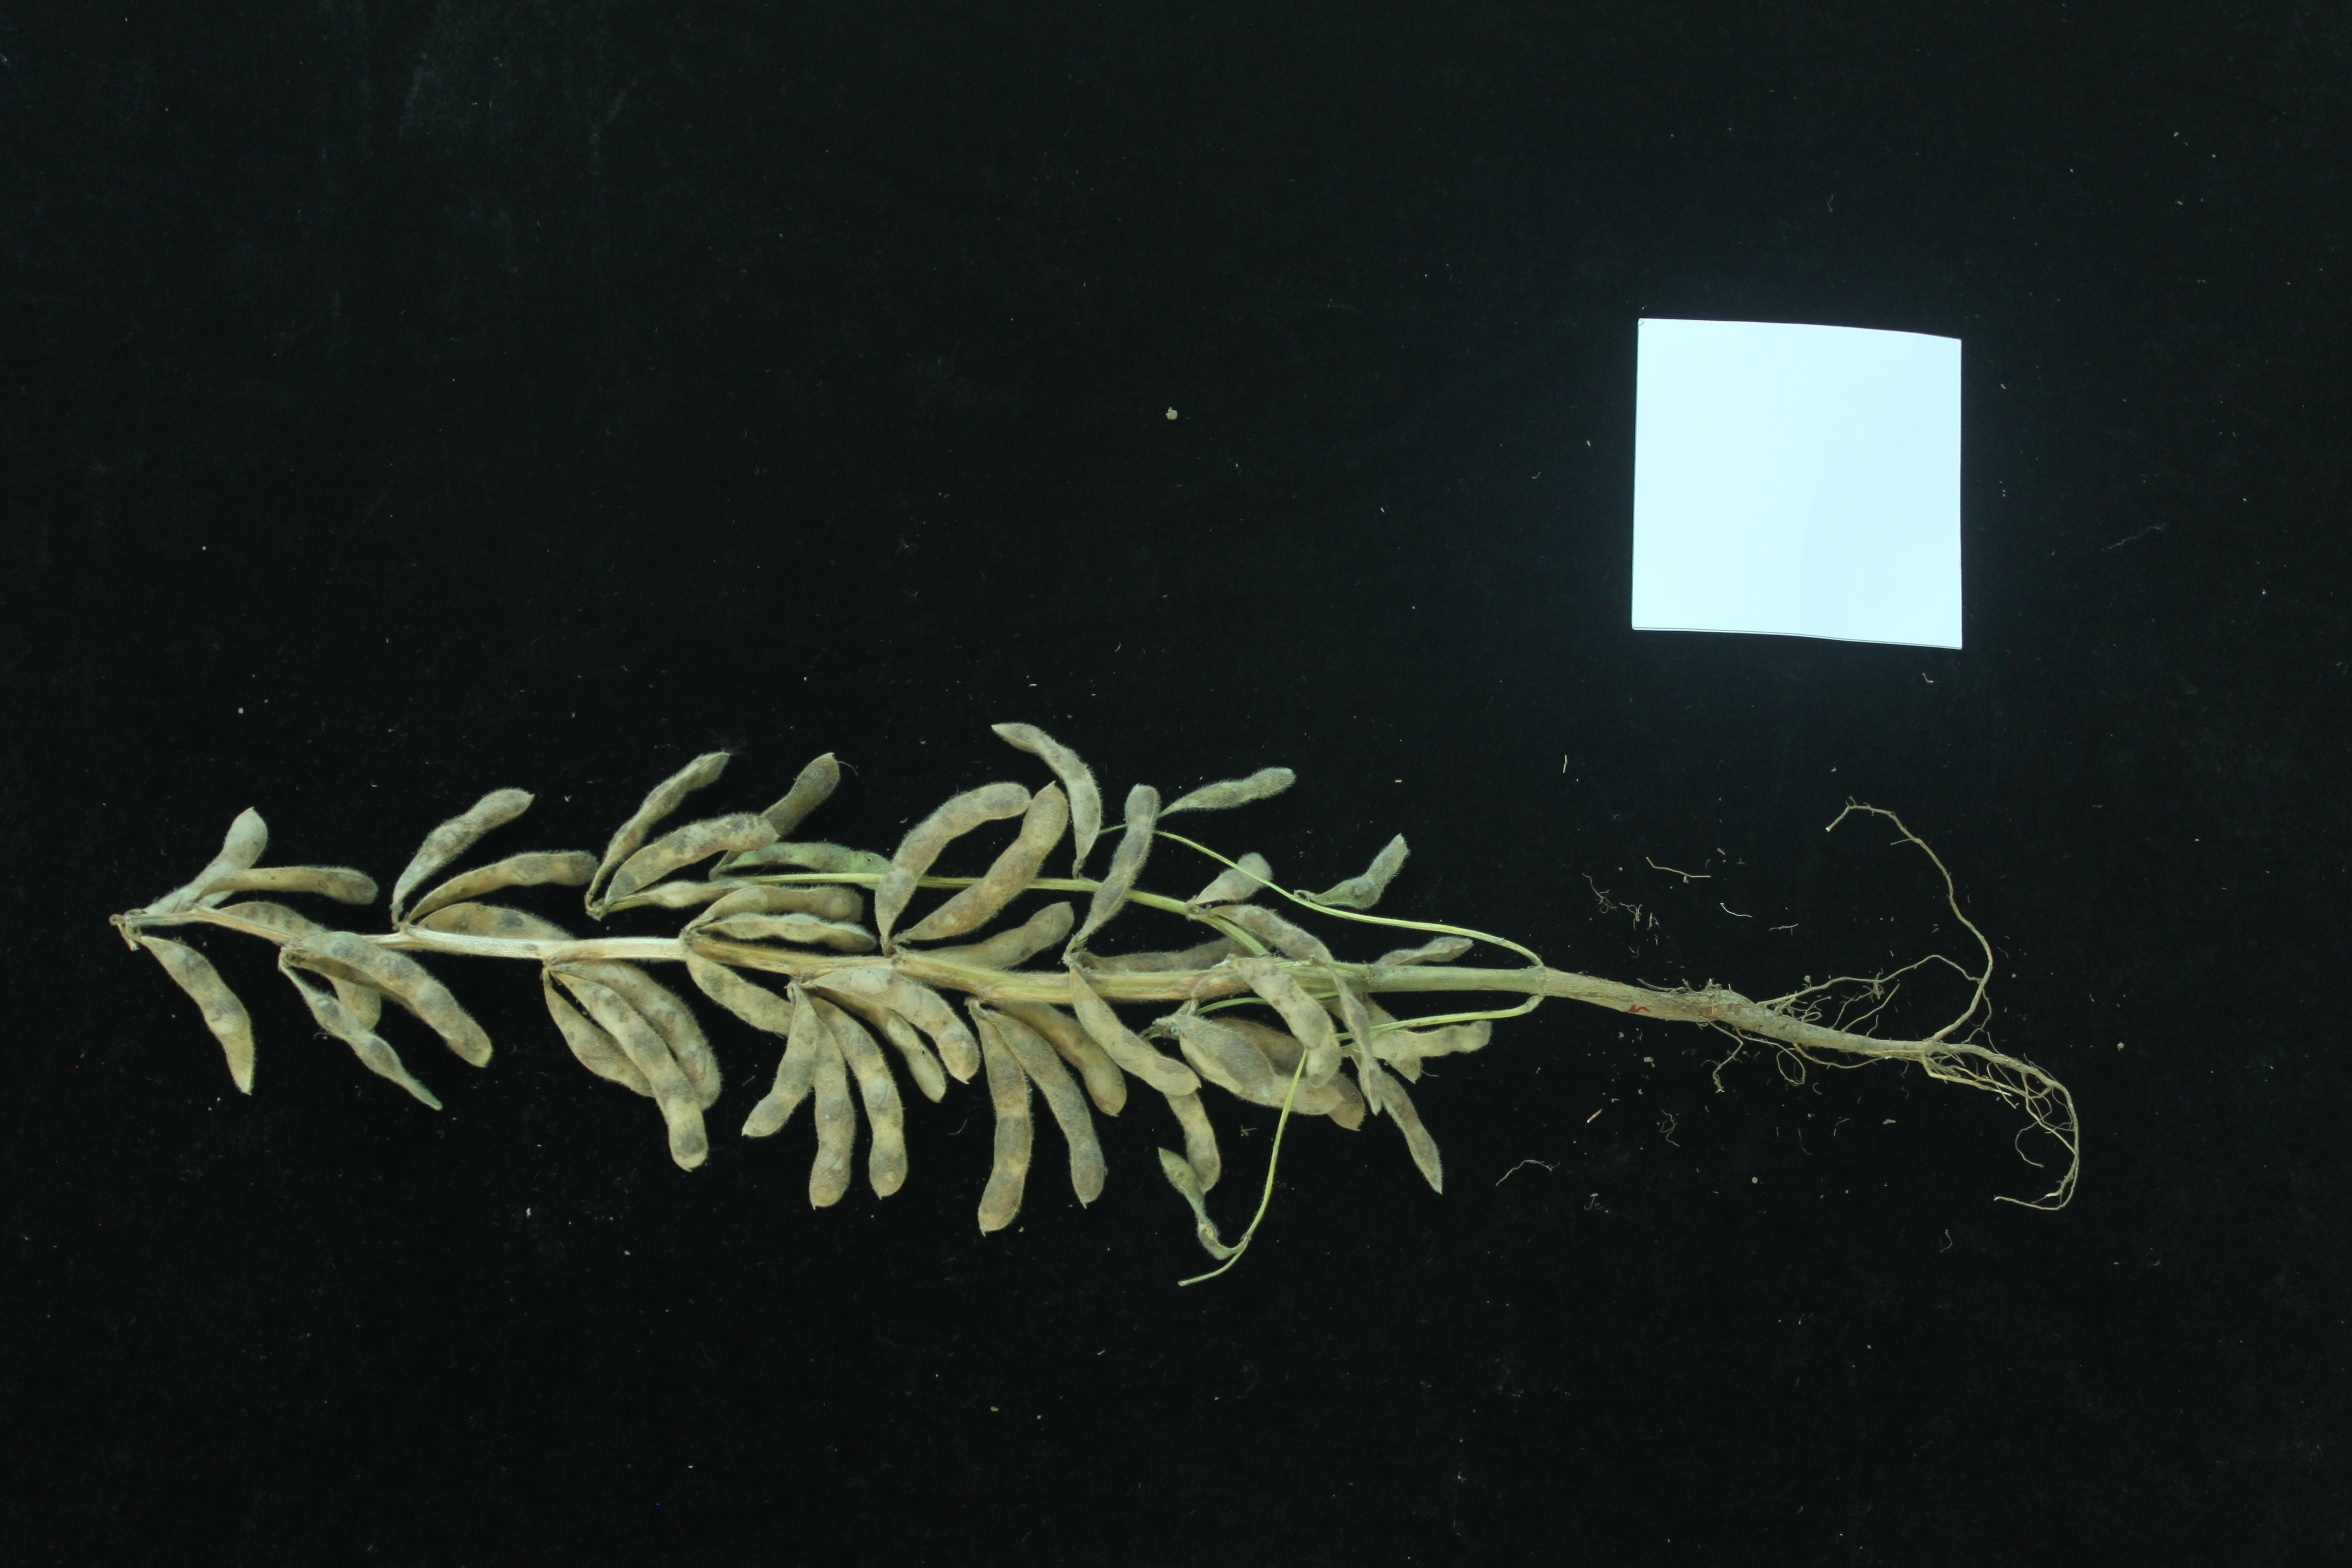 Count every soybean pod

49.